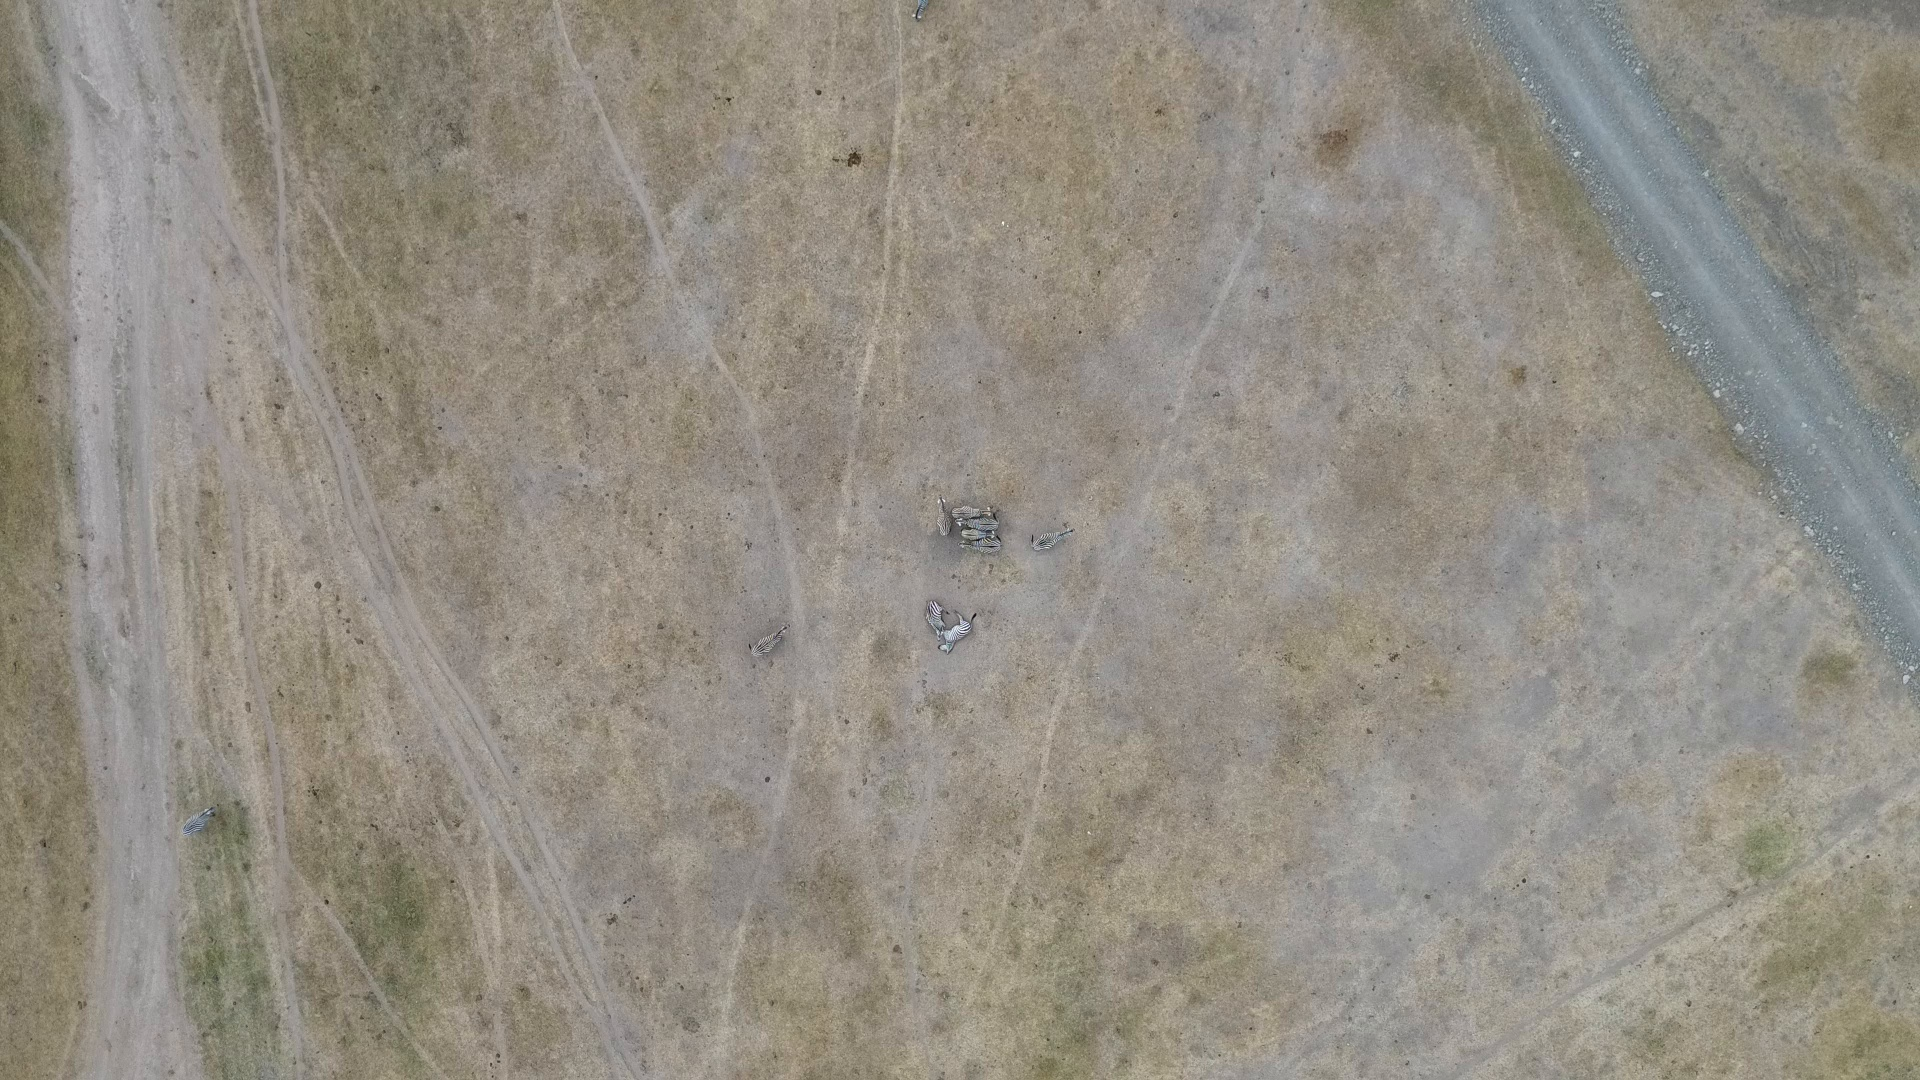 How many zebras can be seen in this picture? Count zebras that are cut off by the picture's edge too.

11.